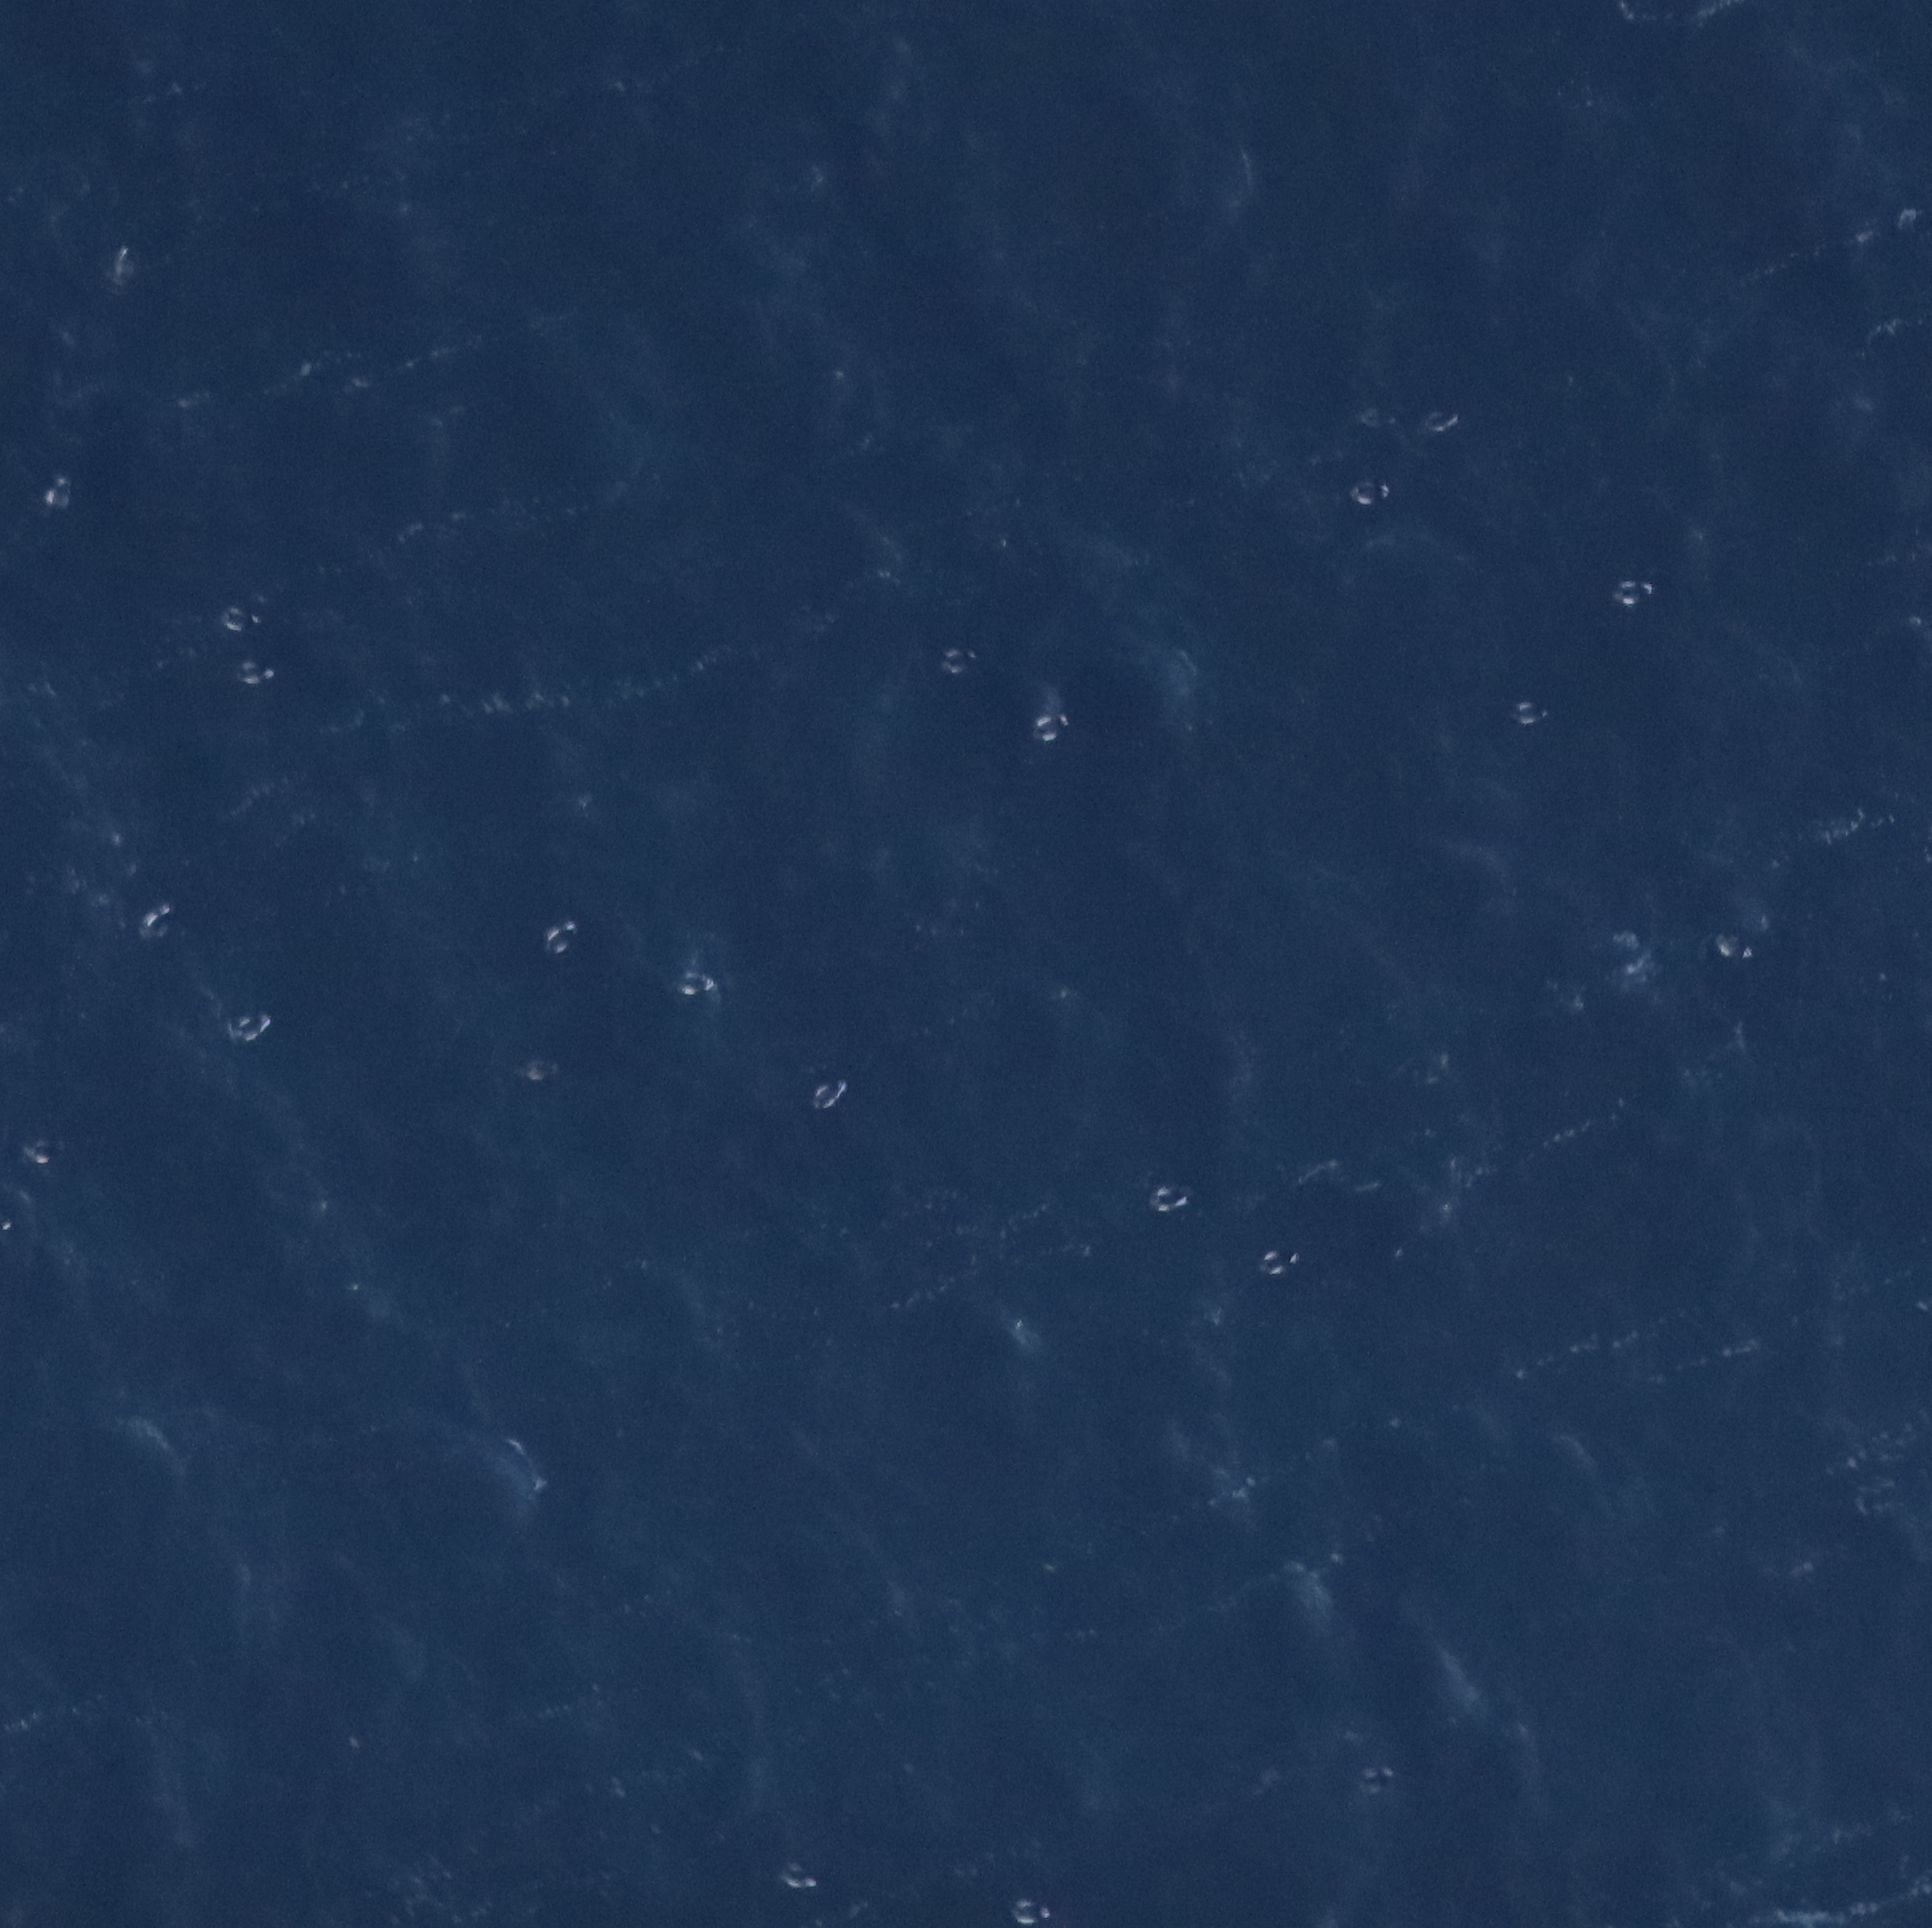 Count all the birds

22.